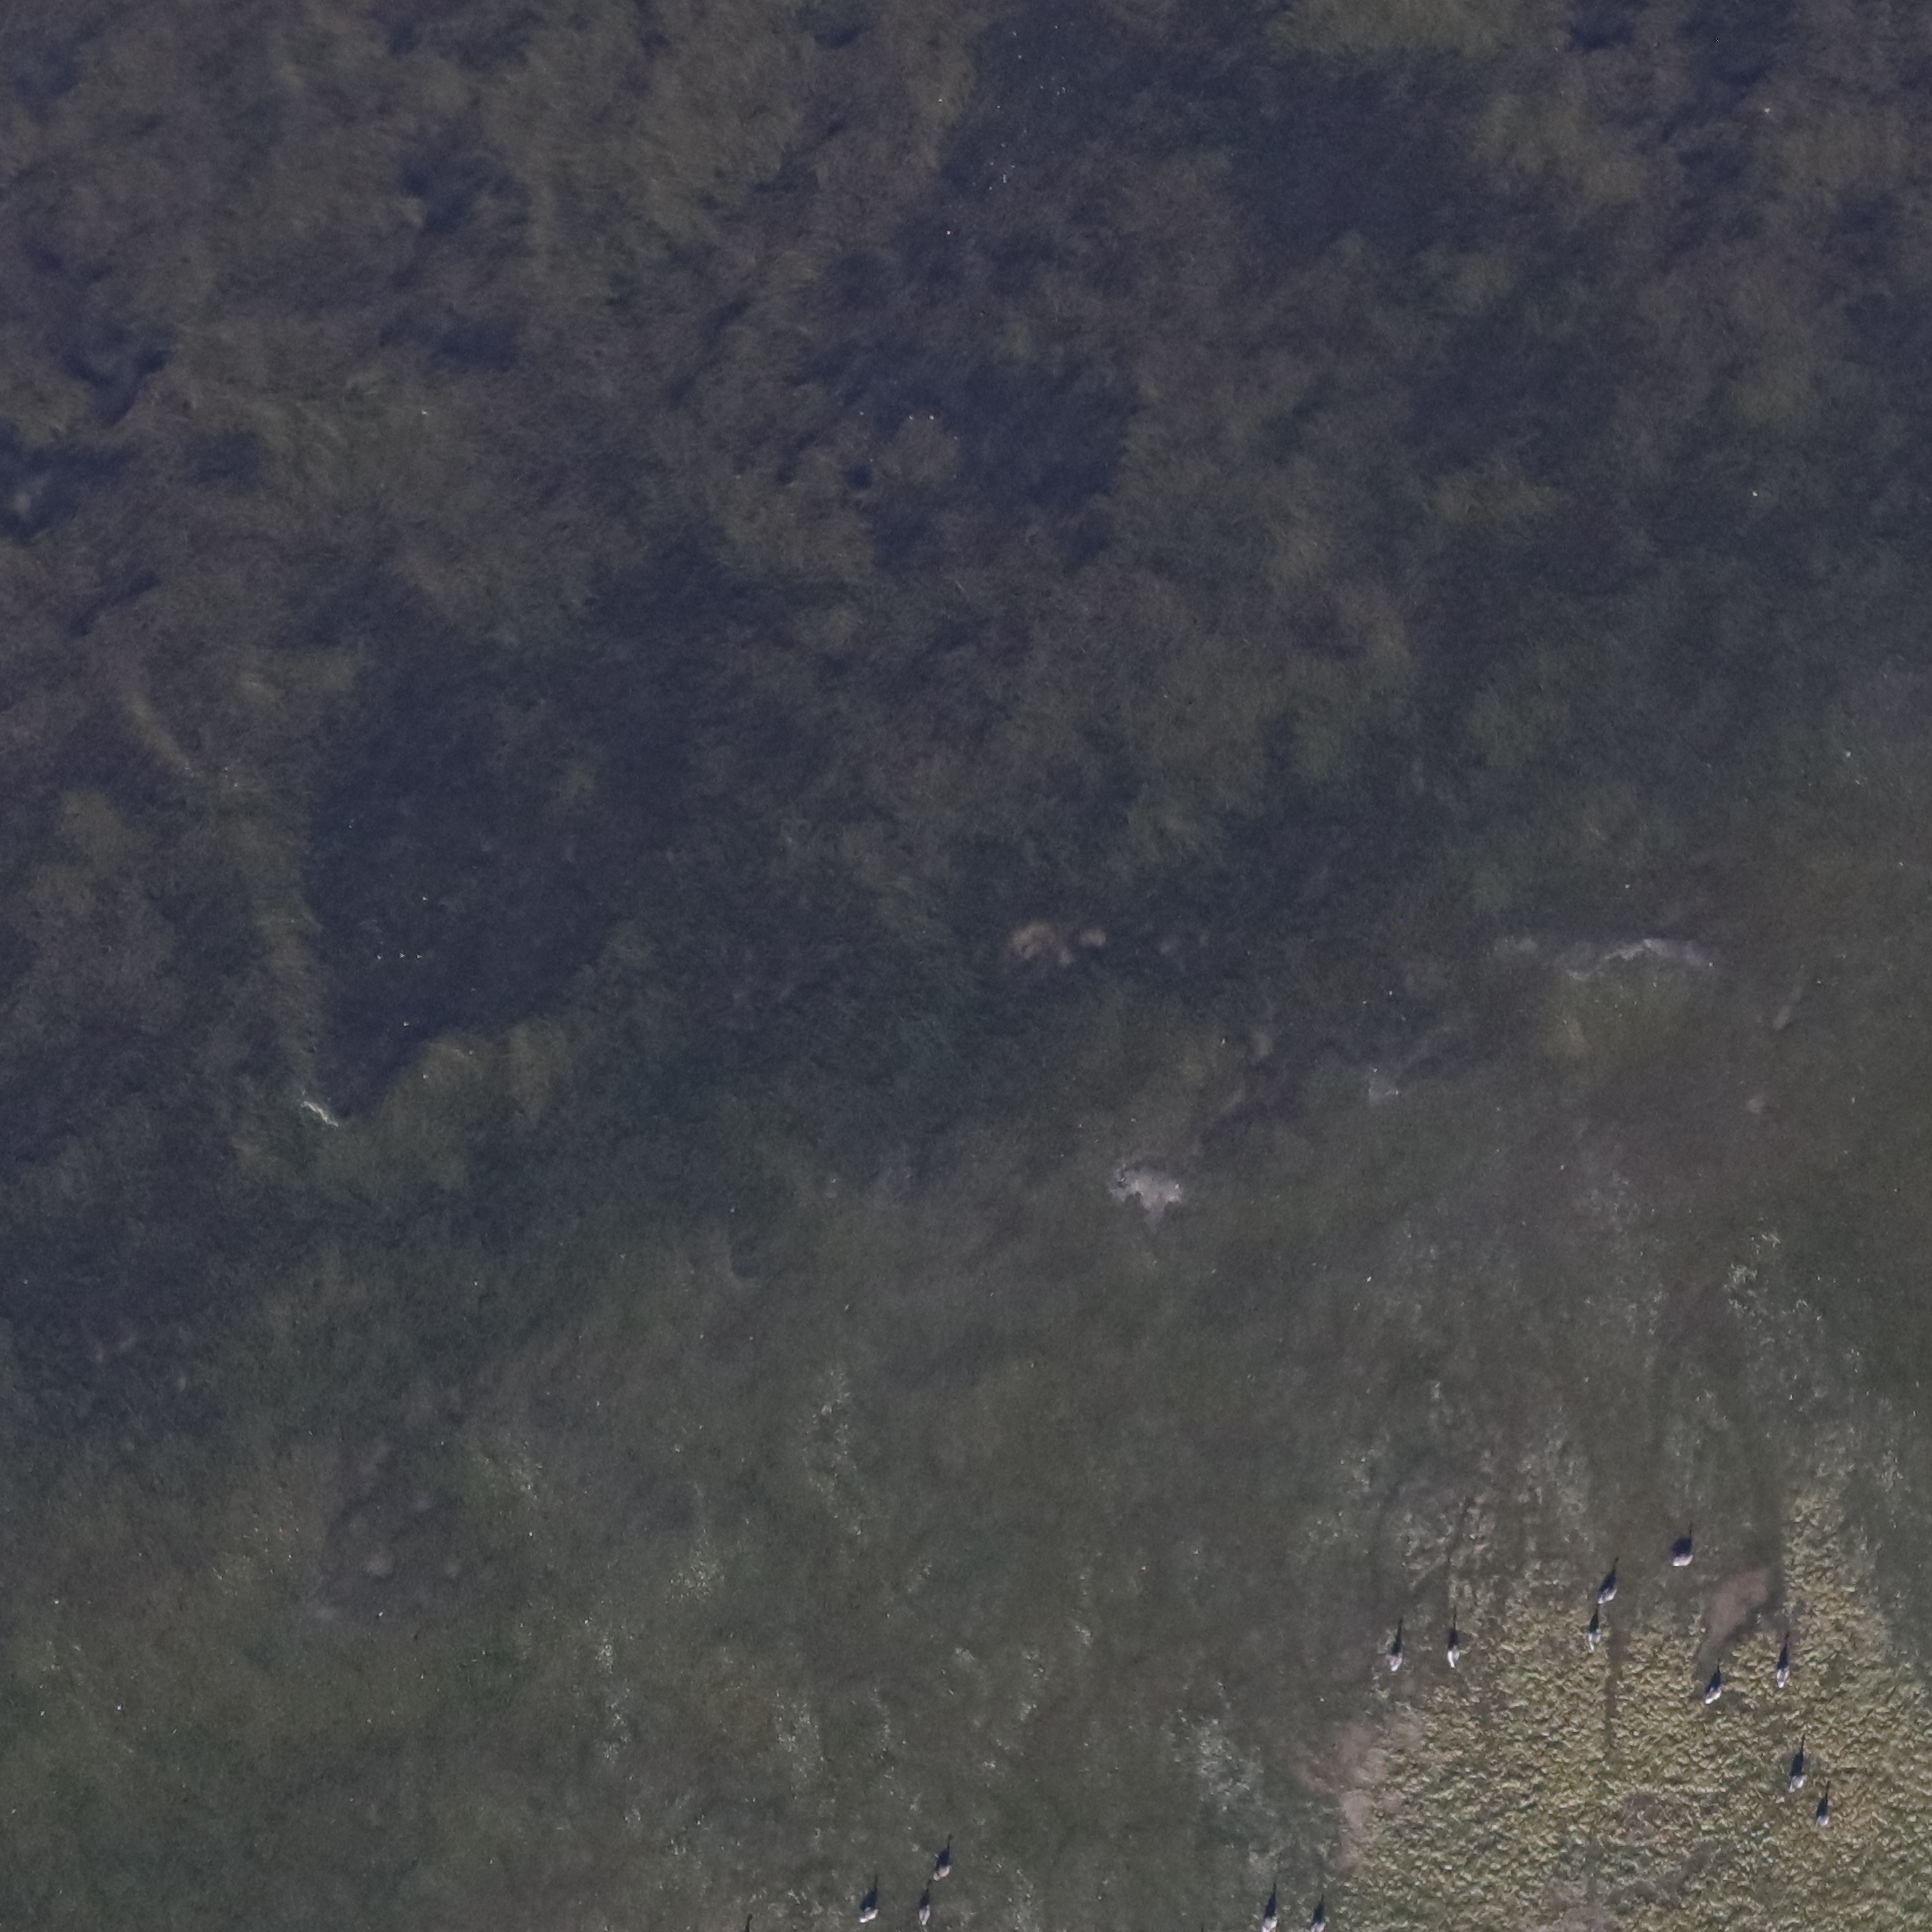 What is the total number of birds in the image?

14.